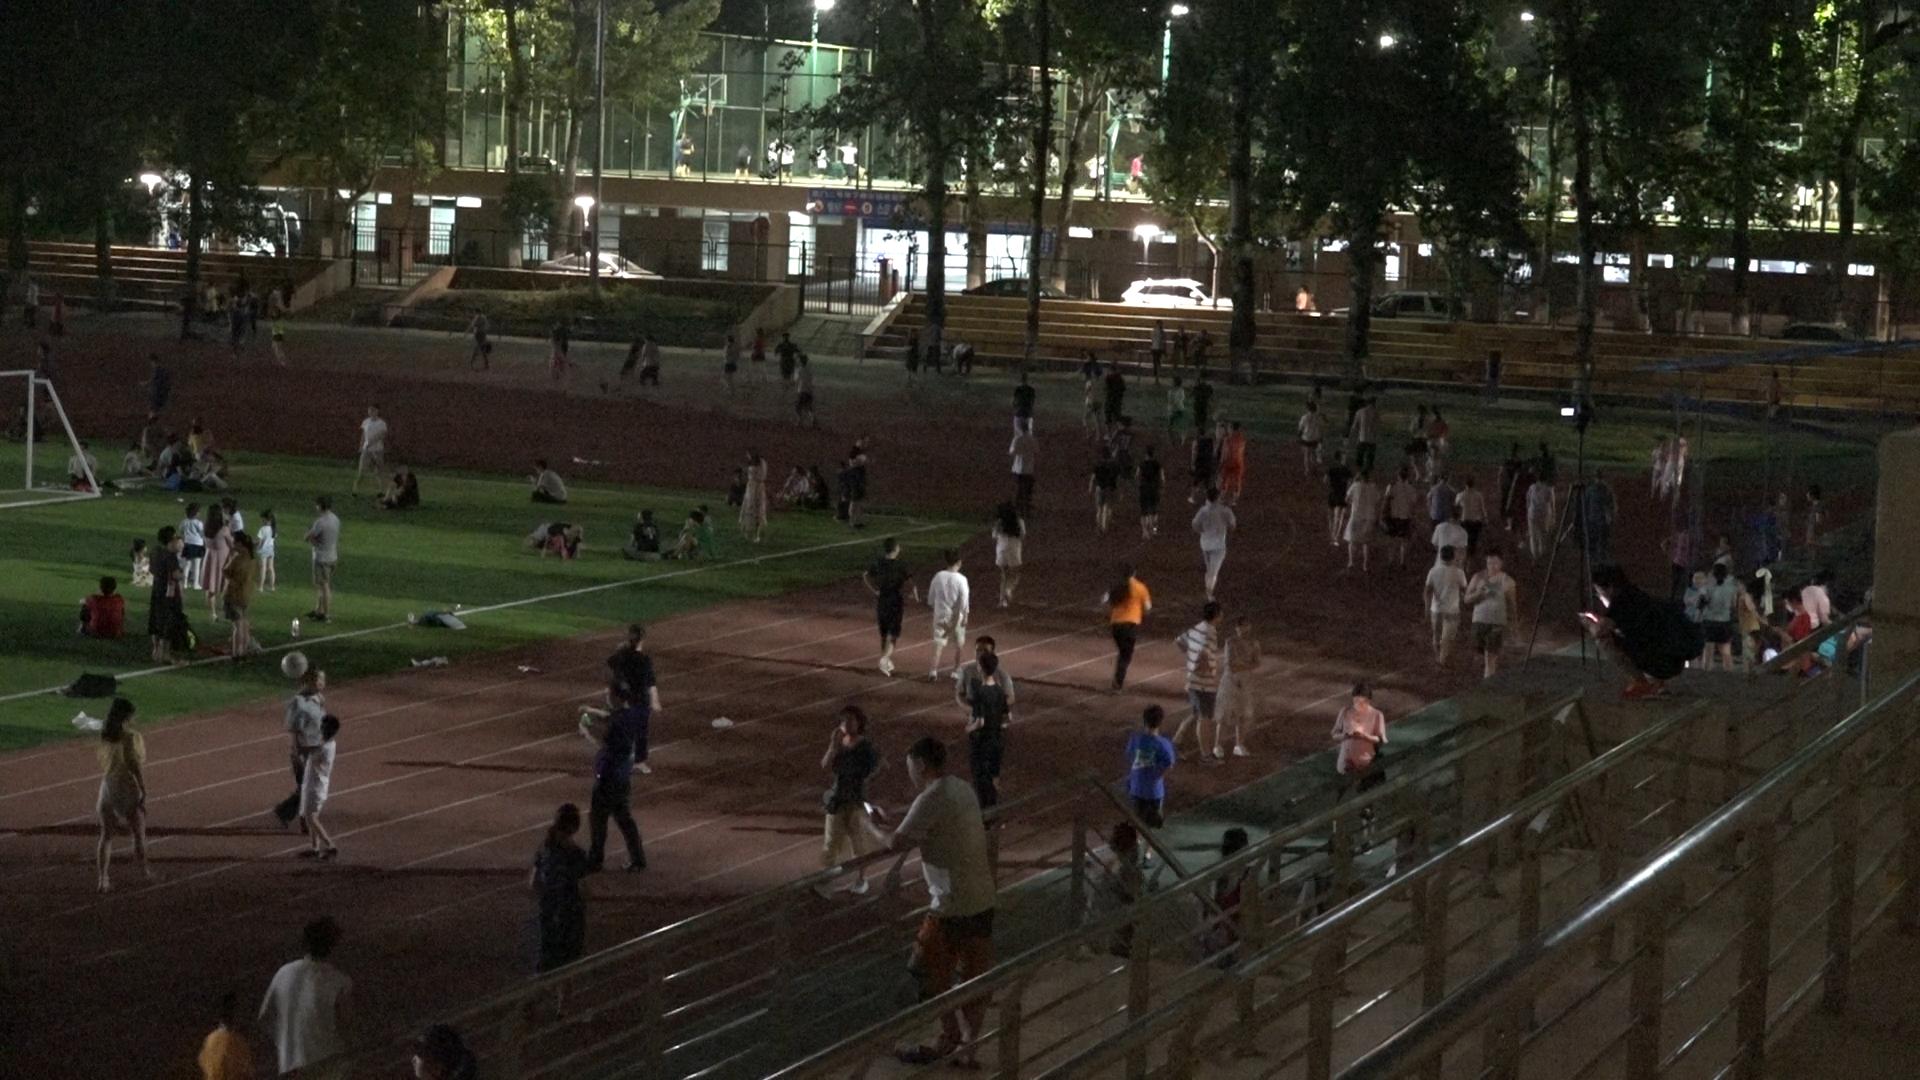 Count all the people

146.